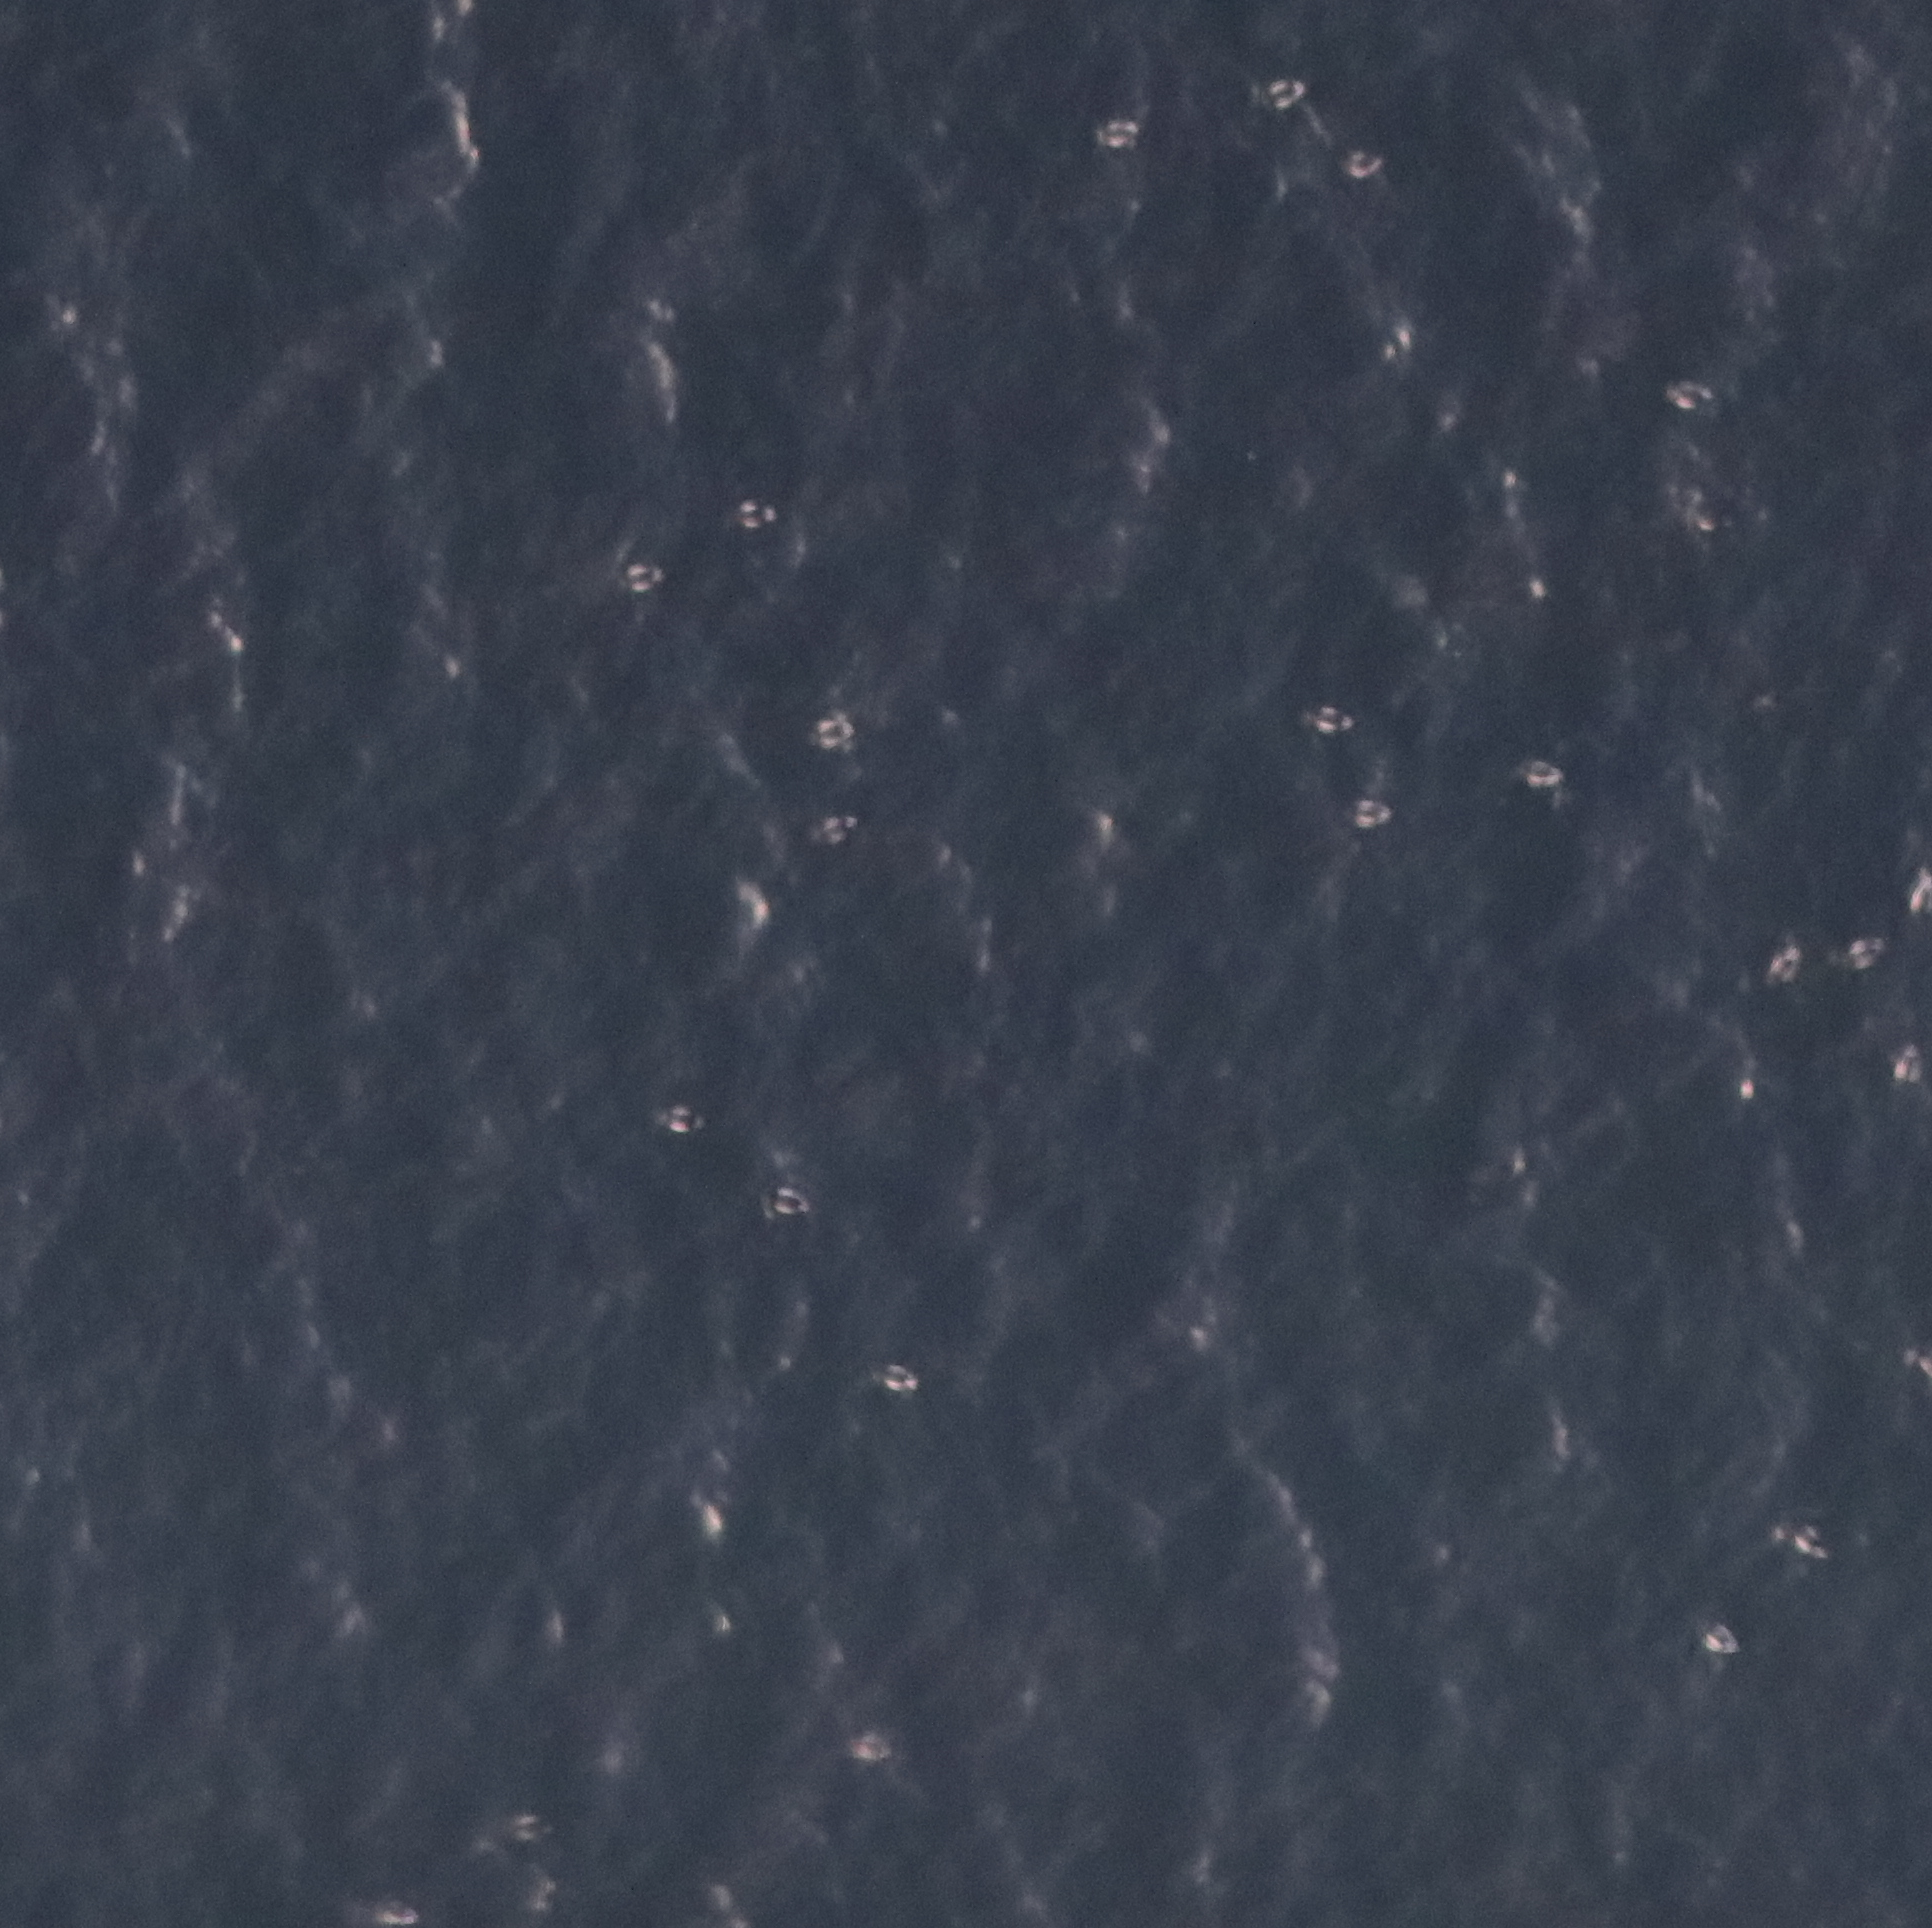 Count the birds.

24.